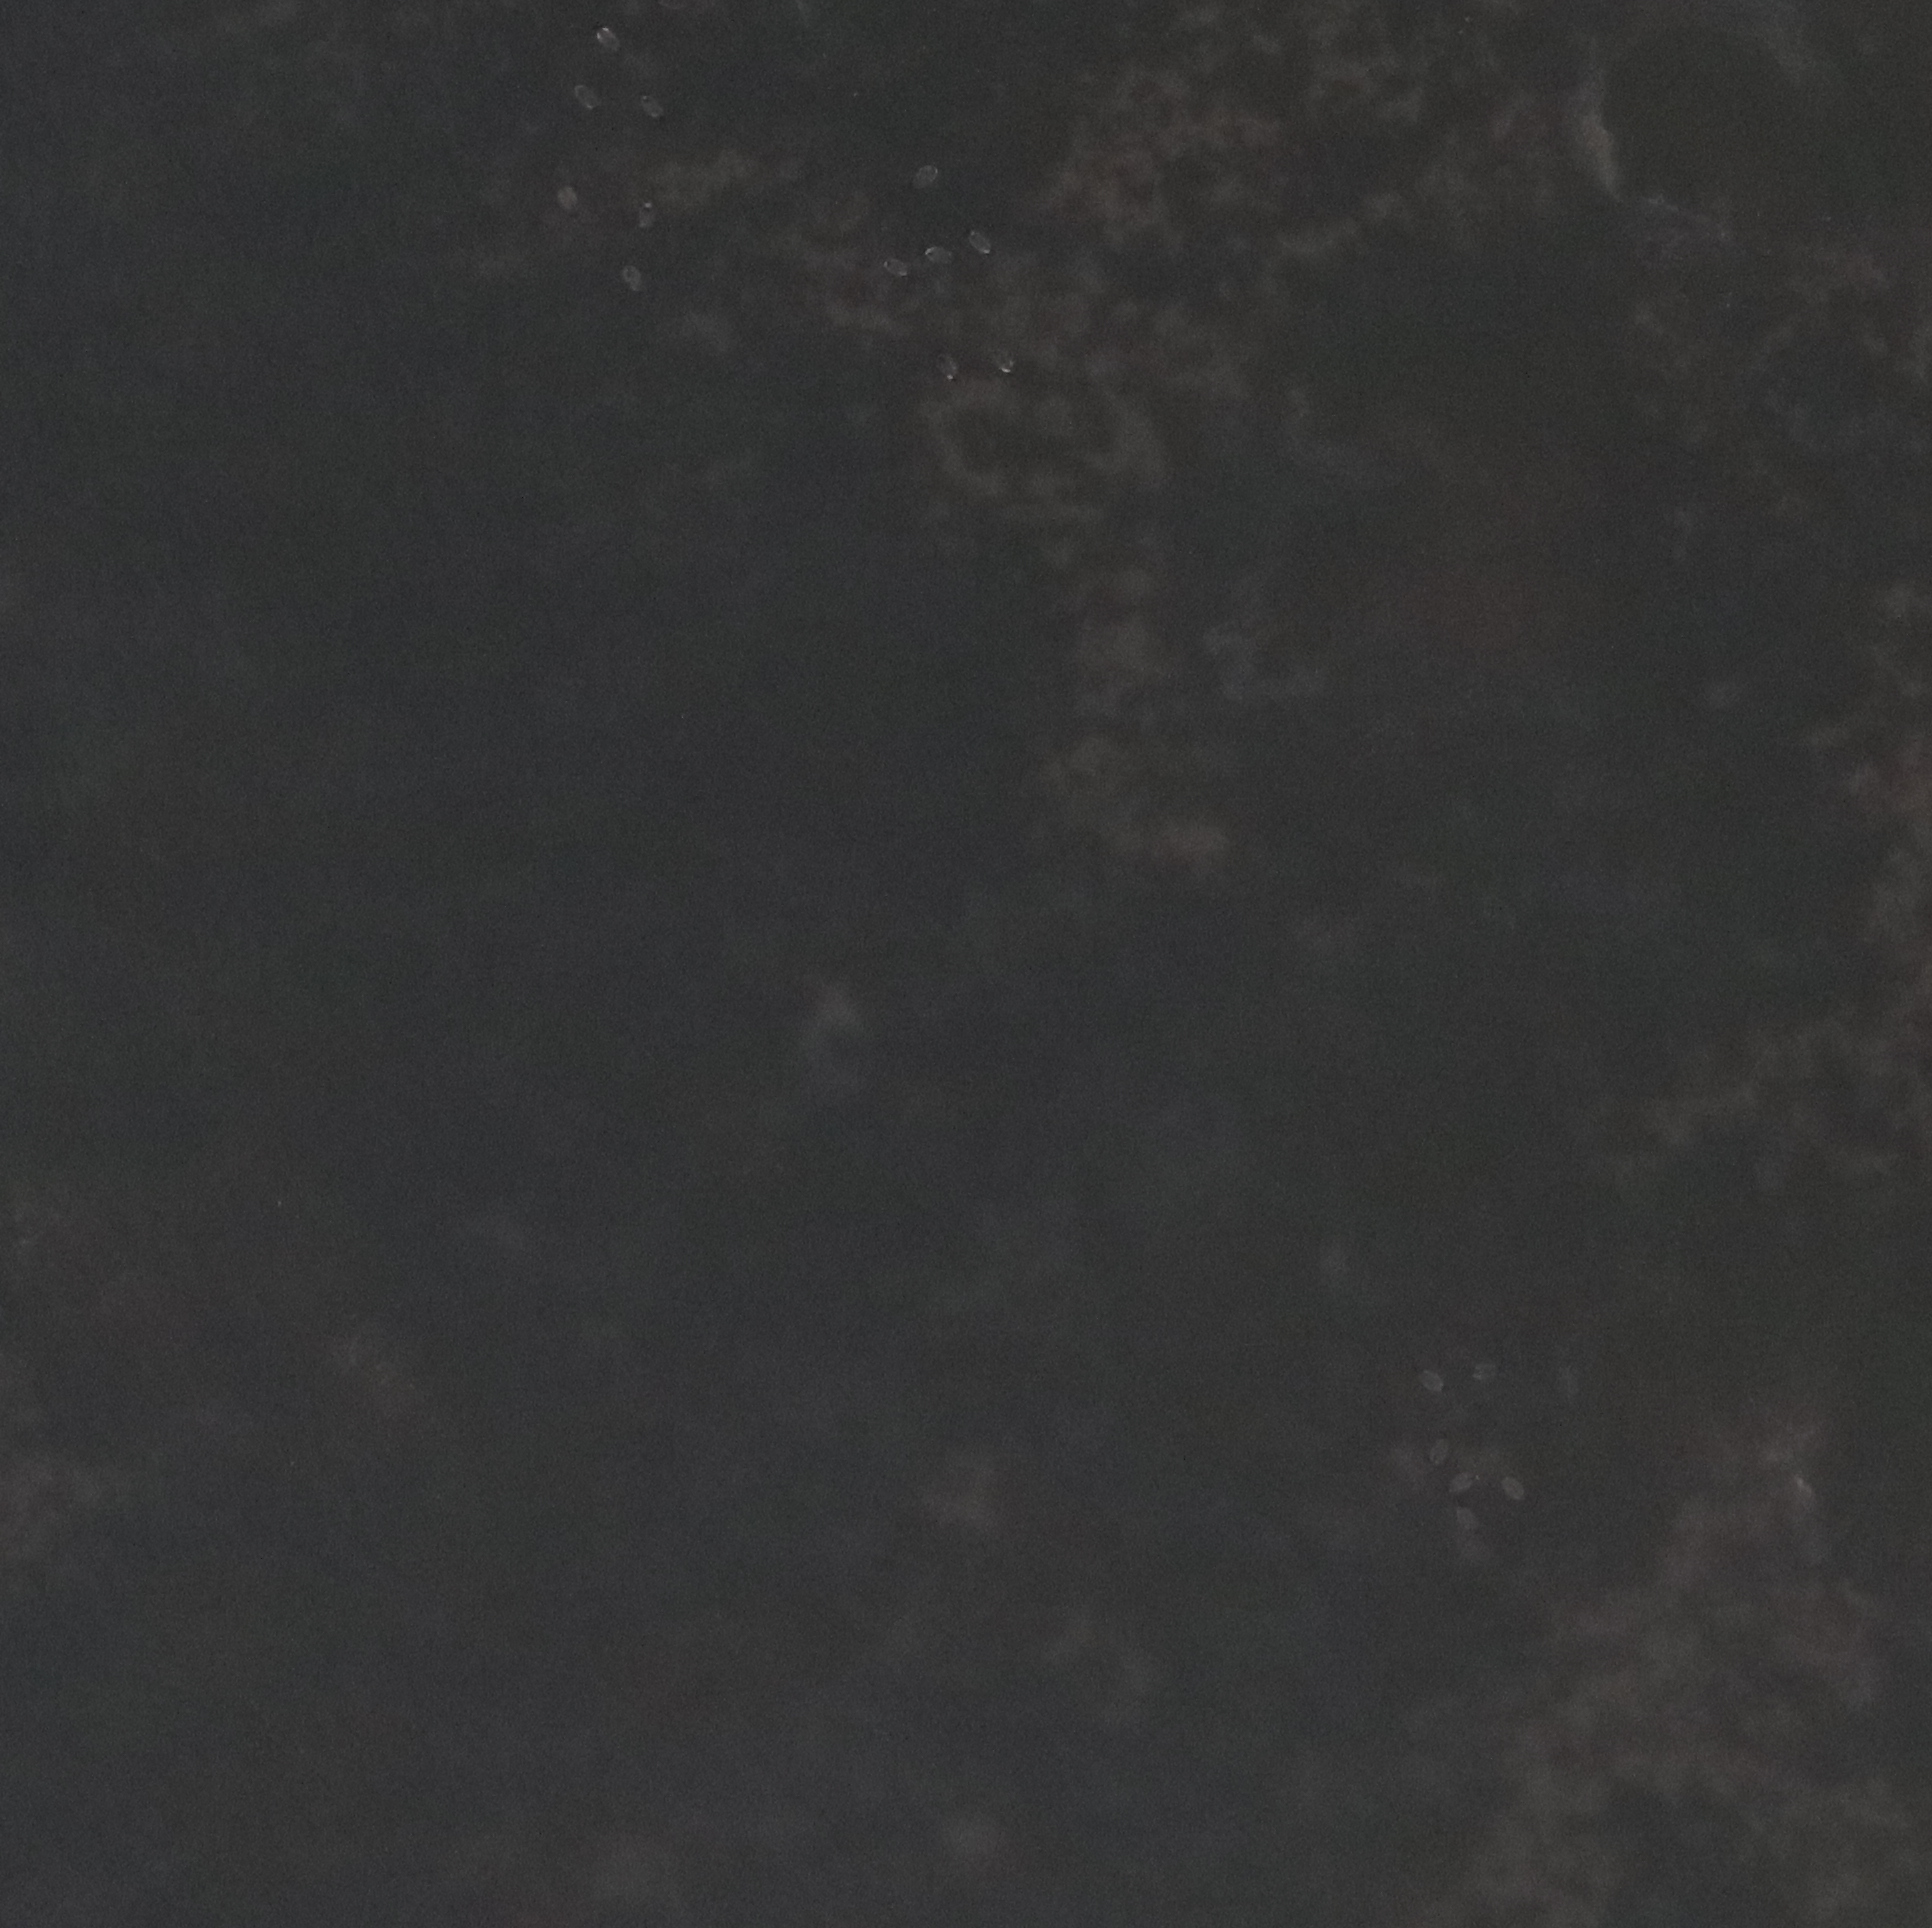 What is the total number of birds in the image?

18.